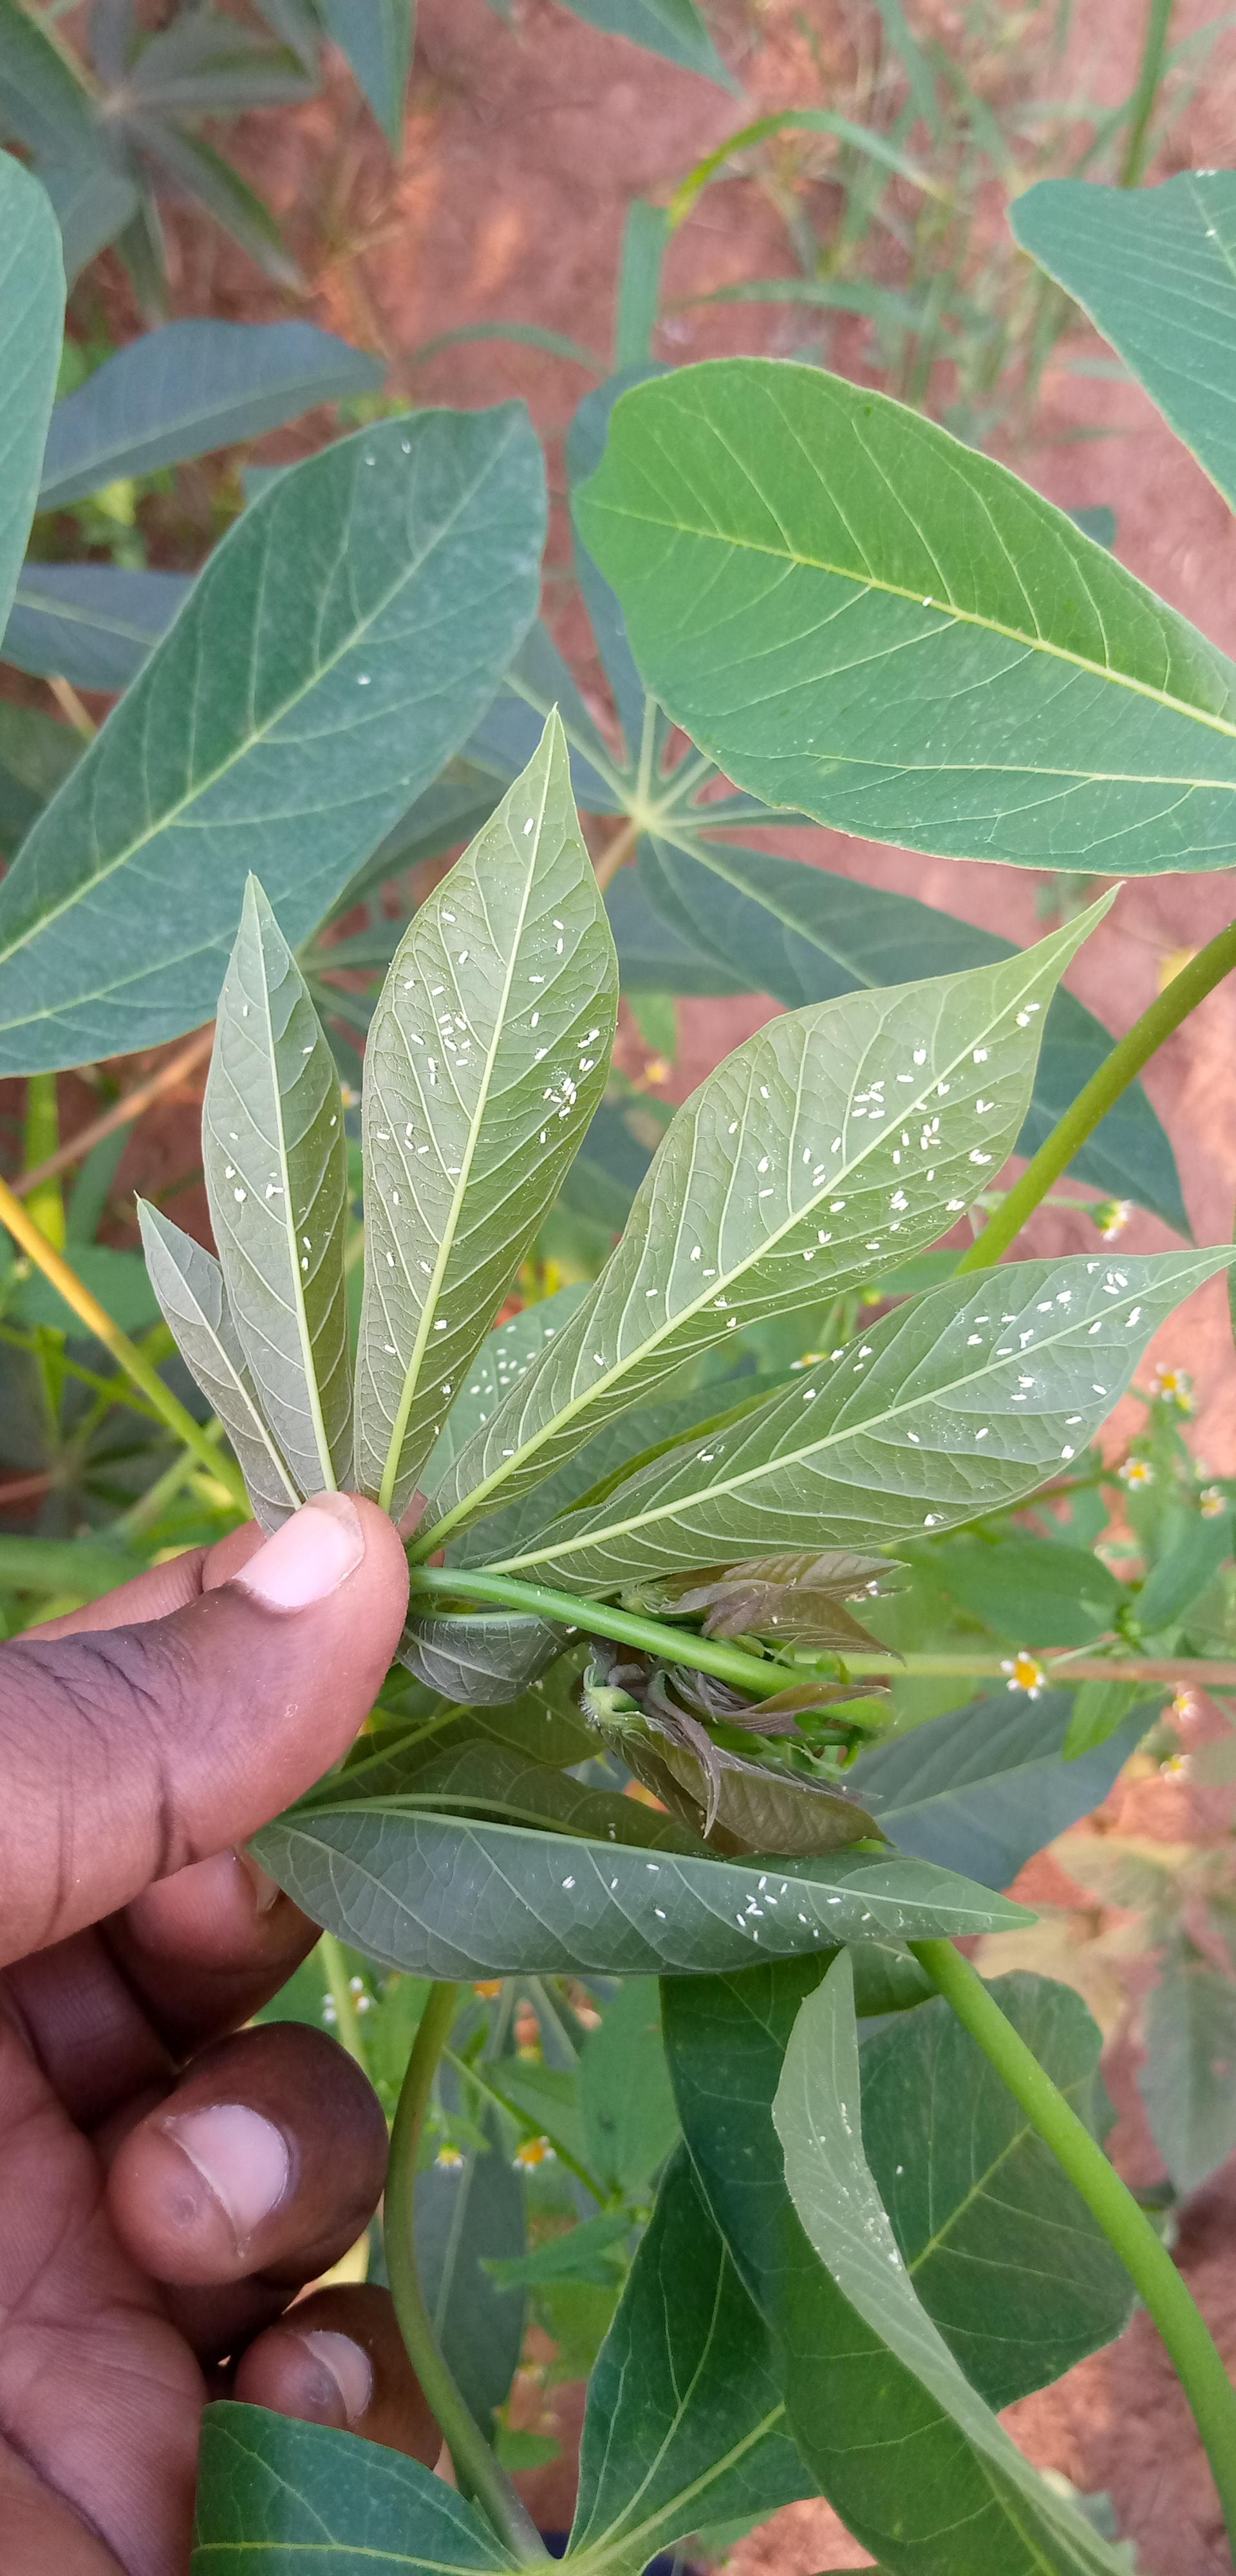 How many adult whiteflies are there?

196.